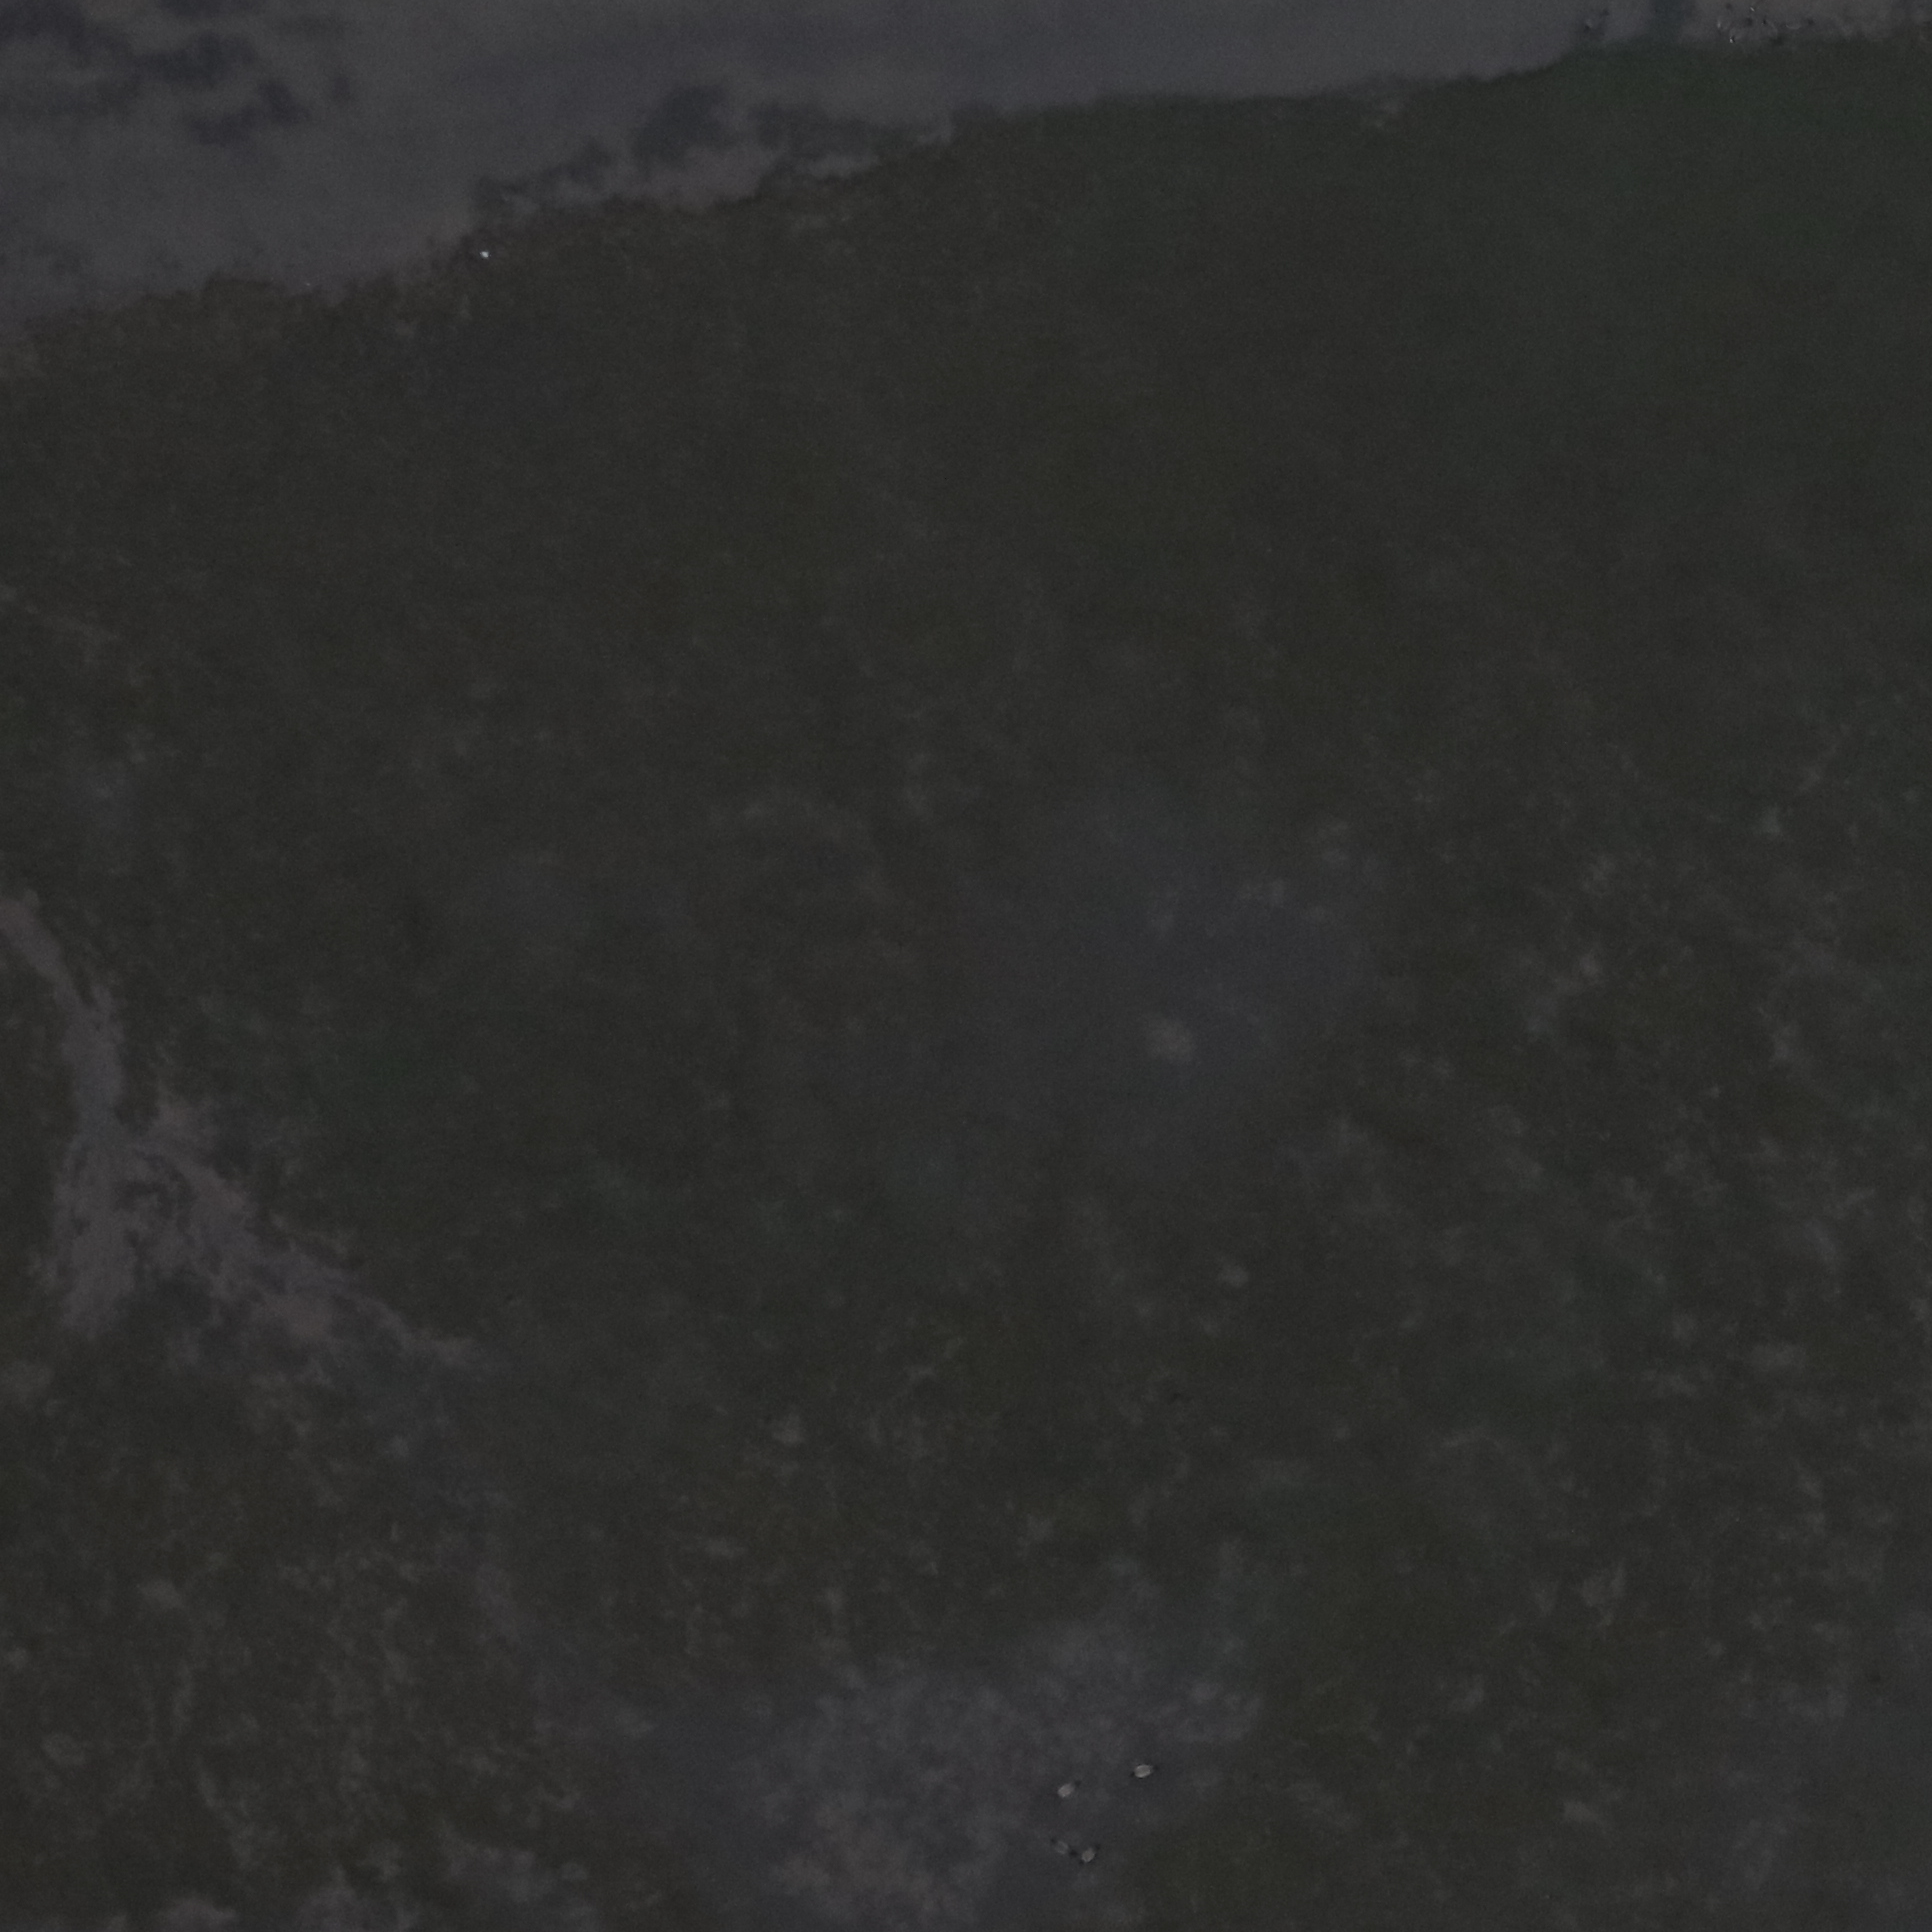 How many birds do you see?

9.